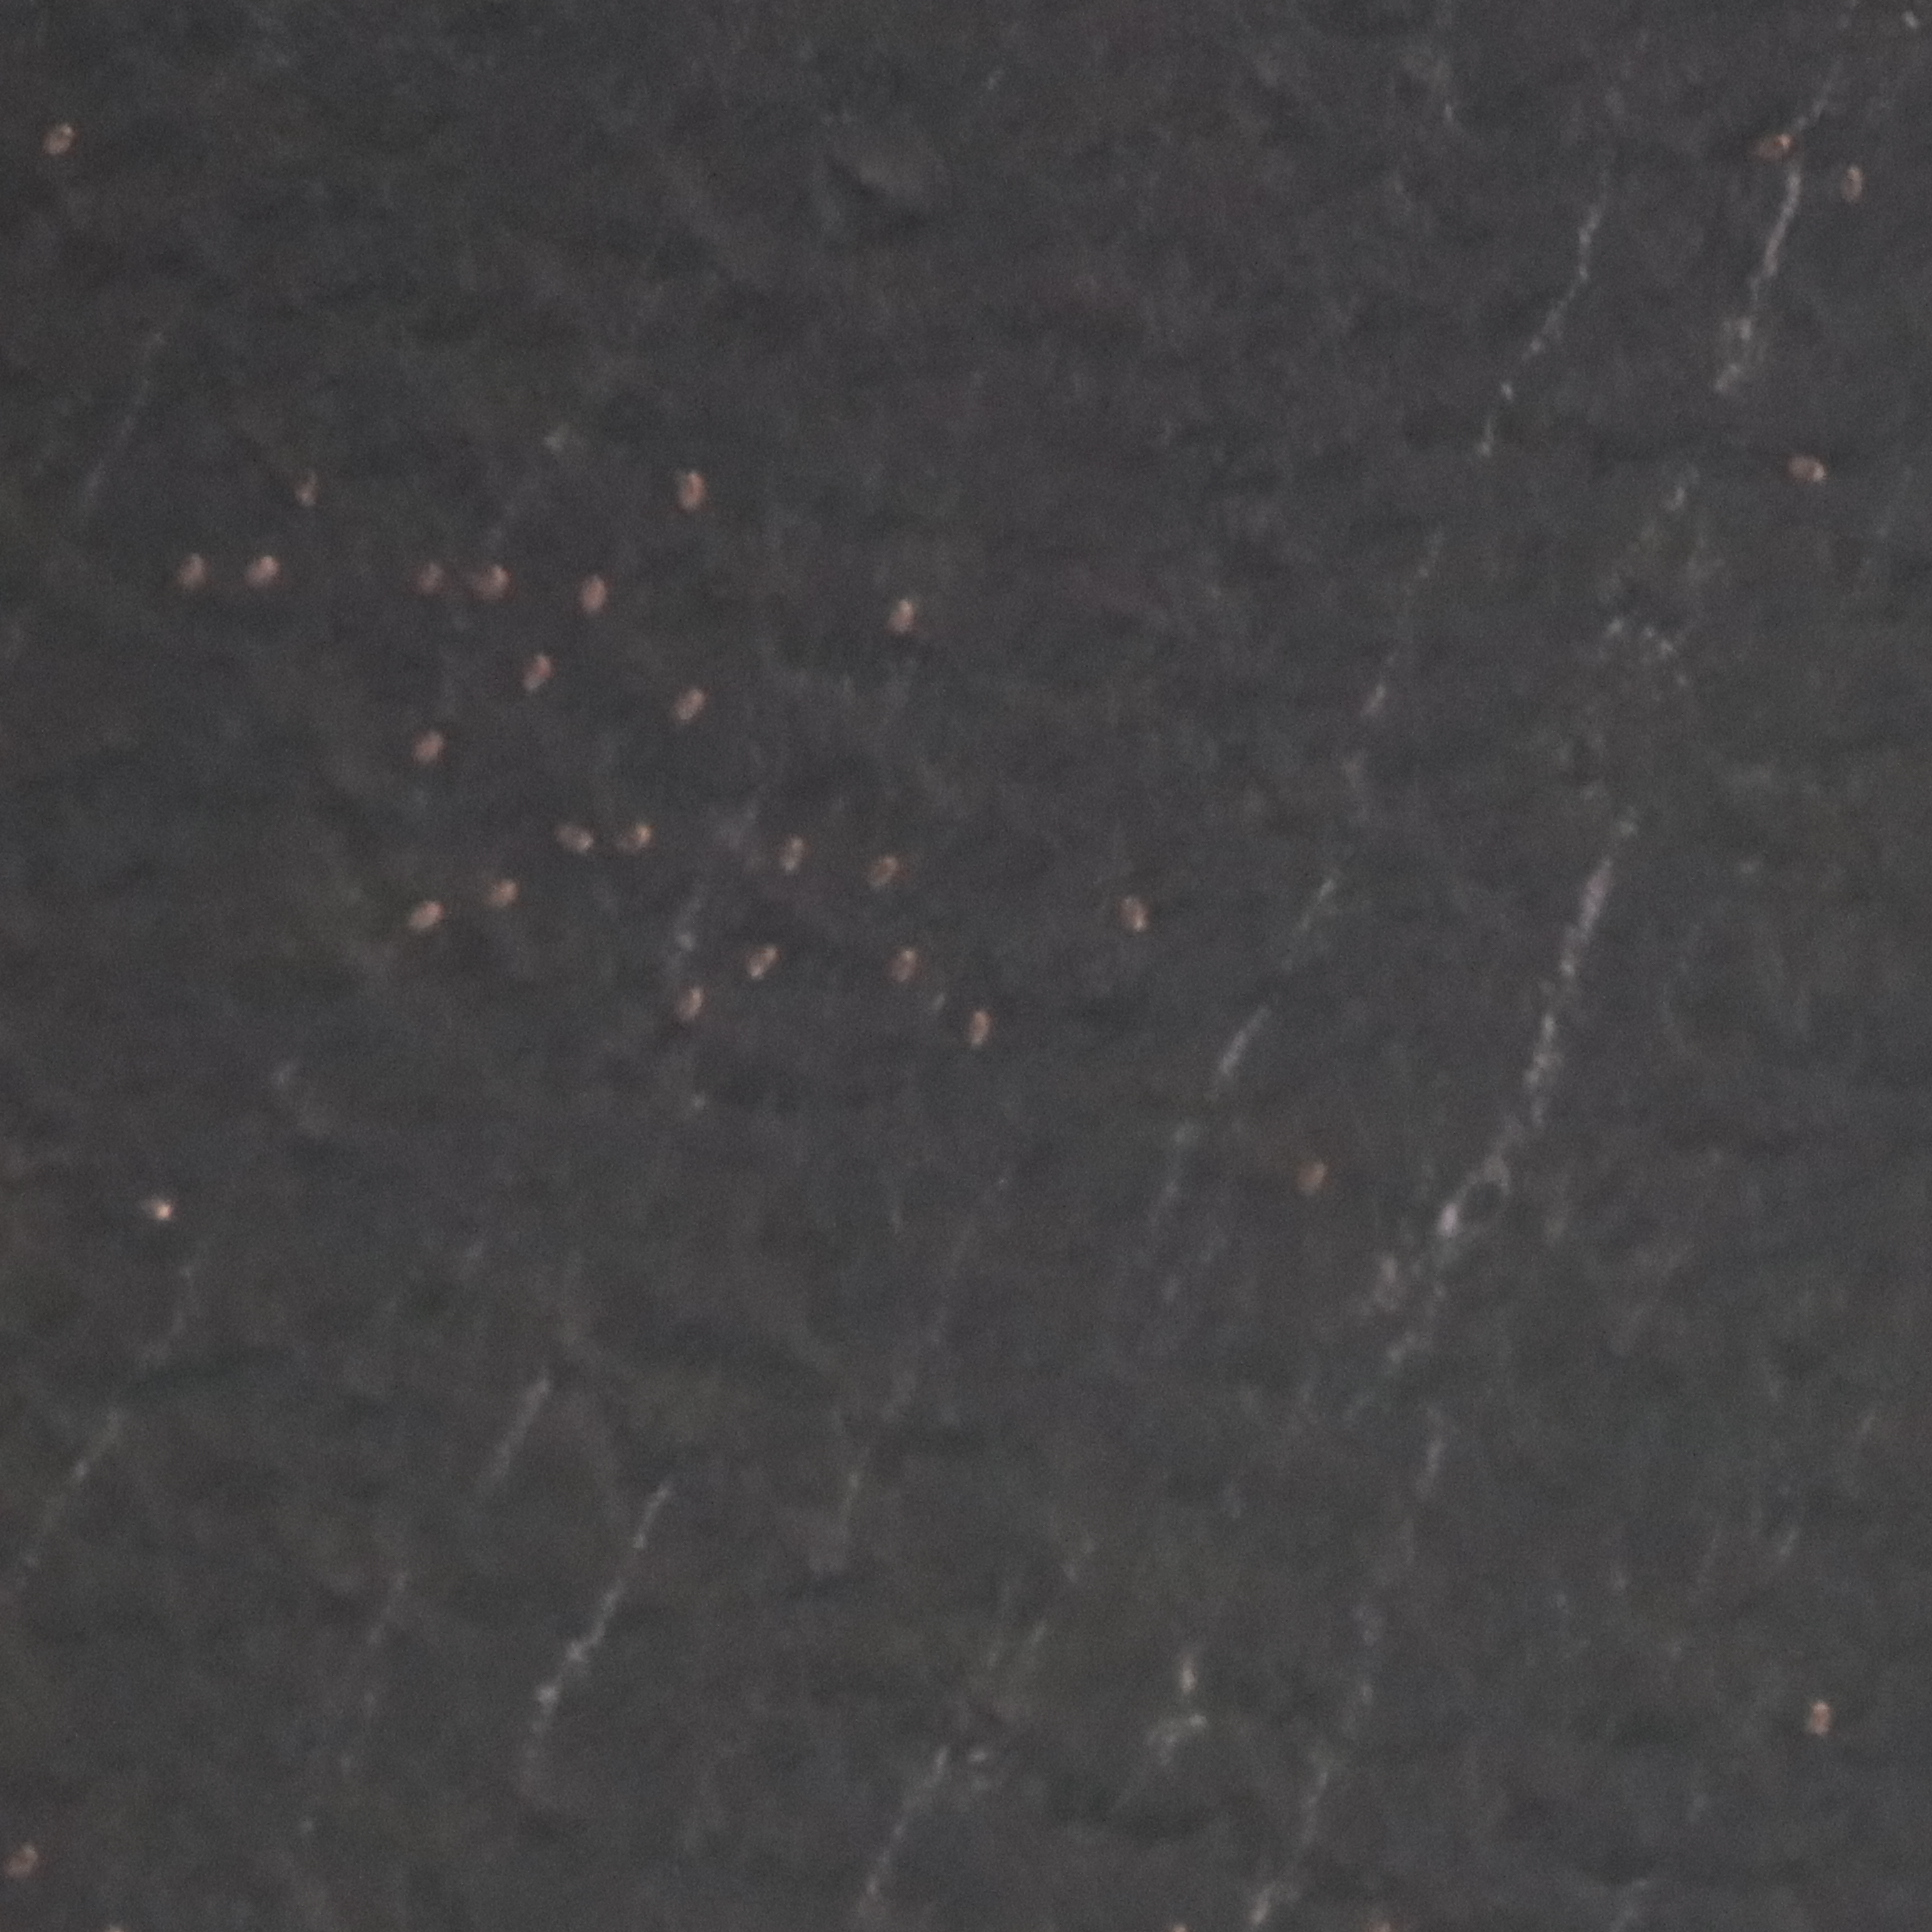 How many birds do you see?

29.